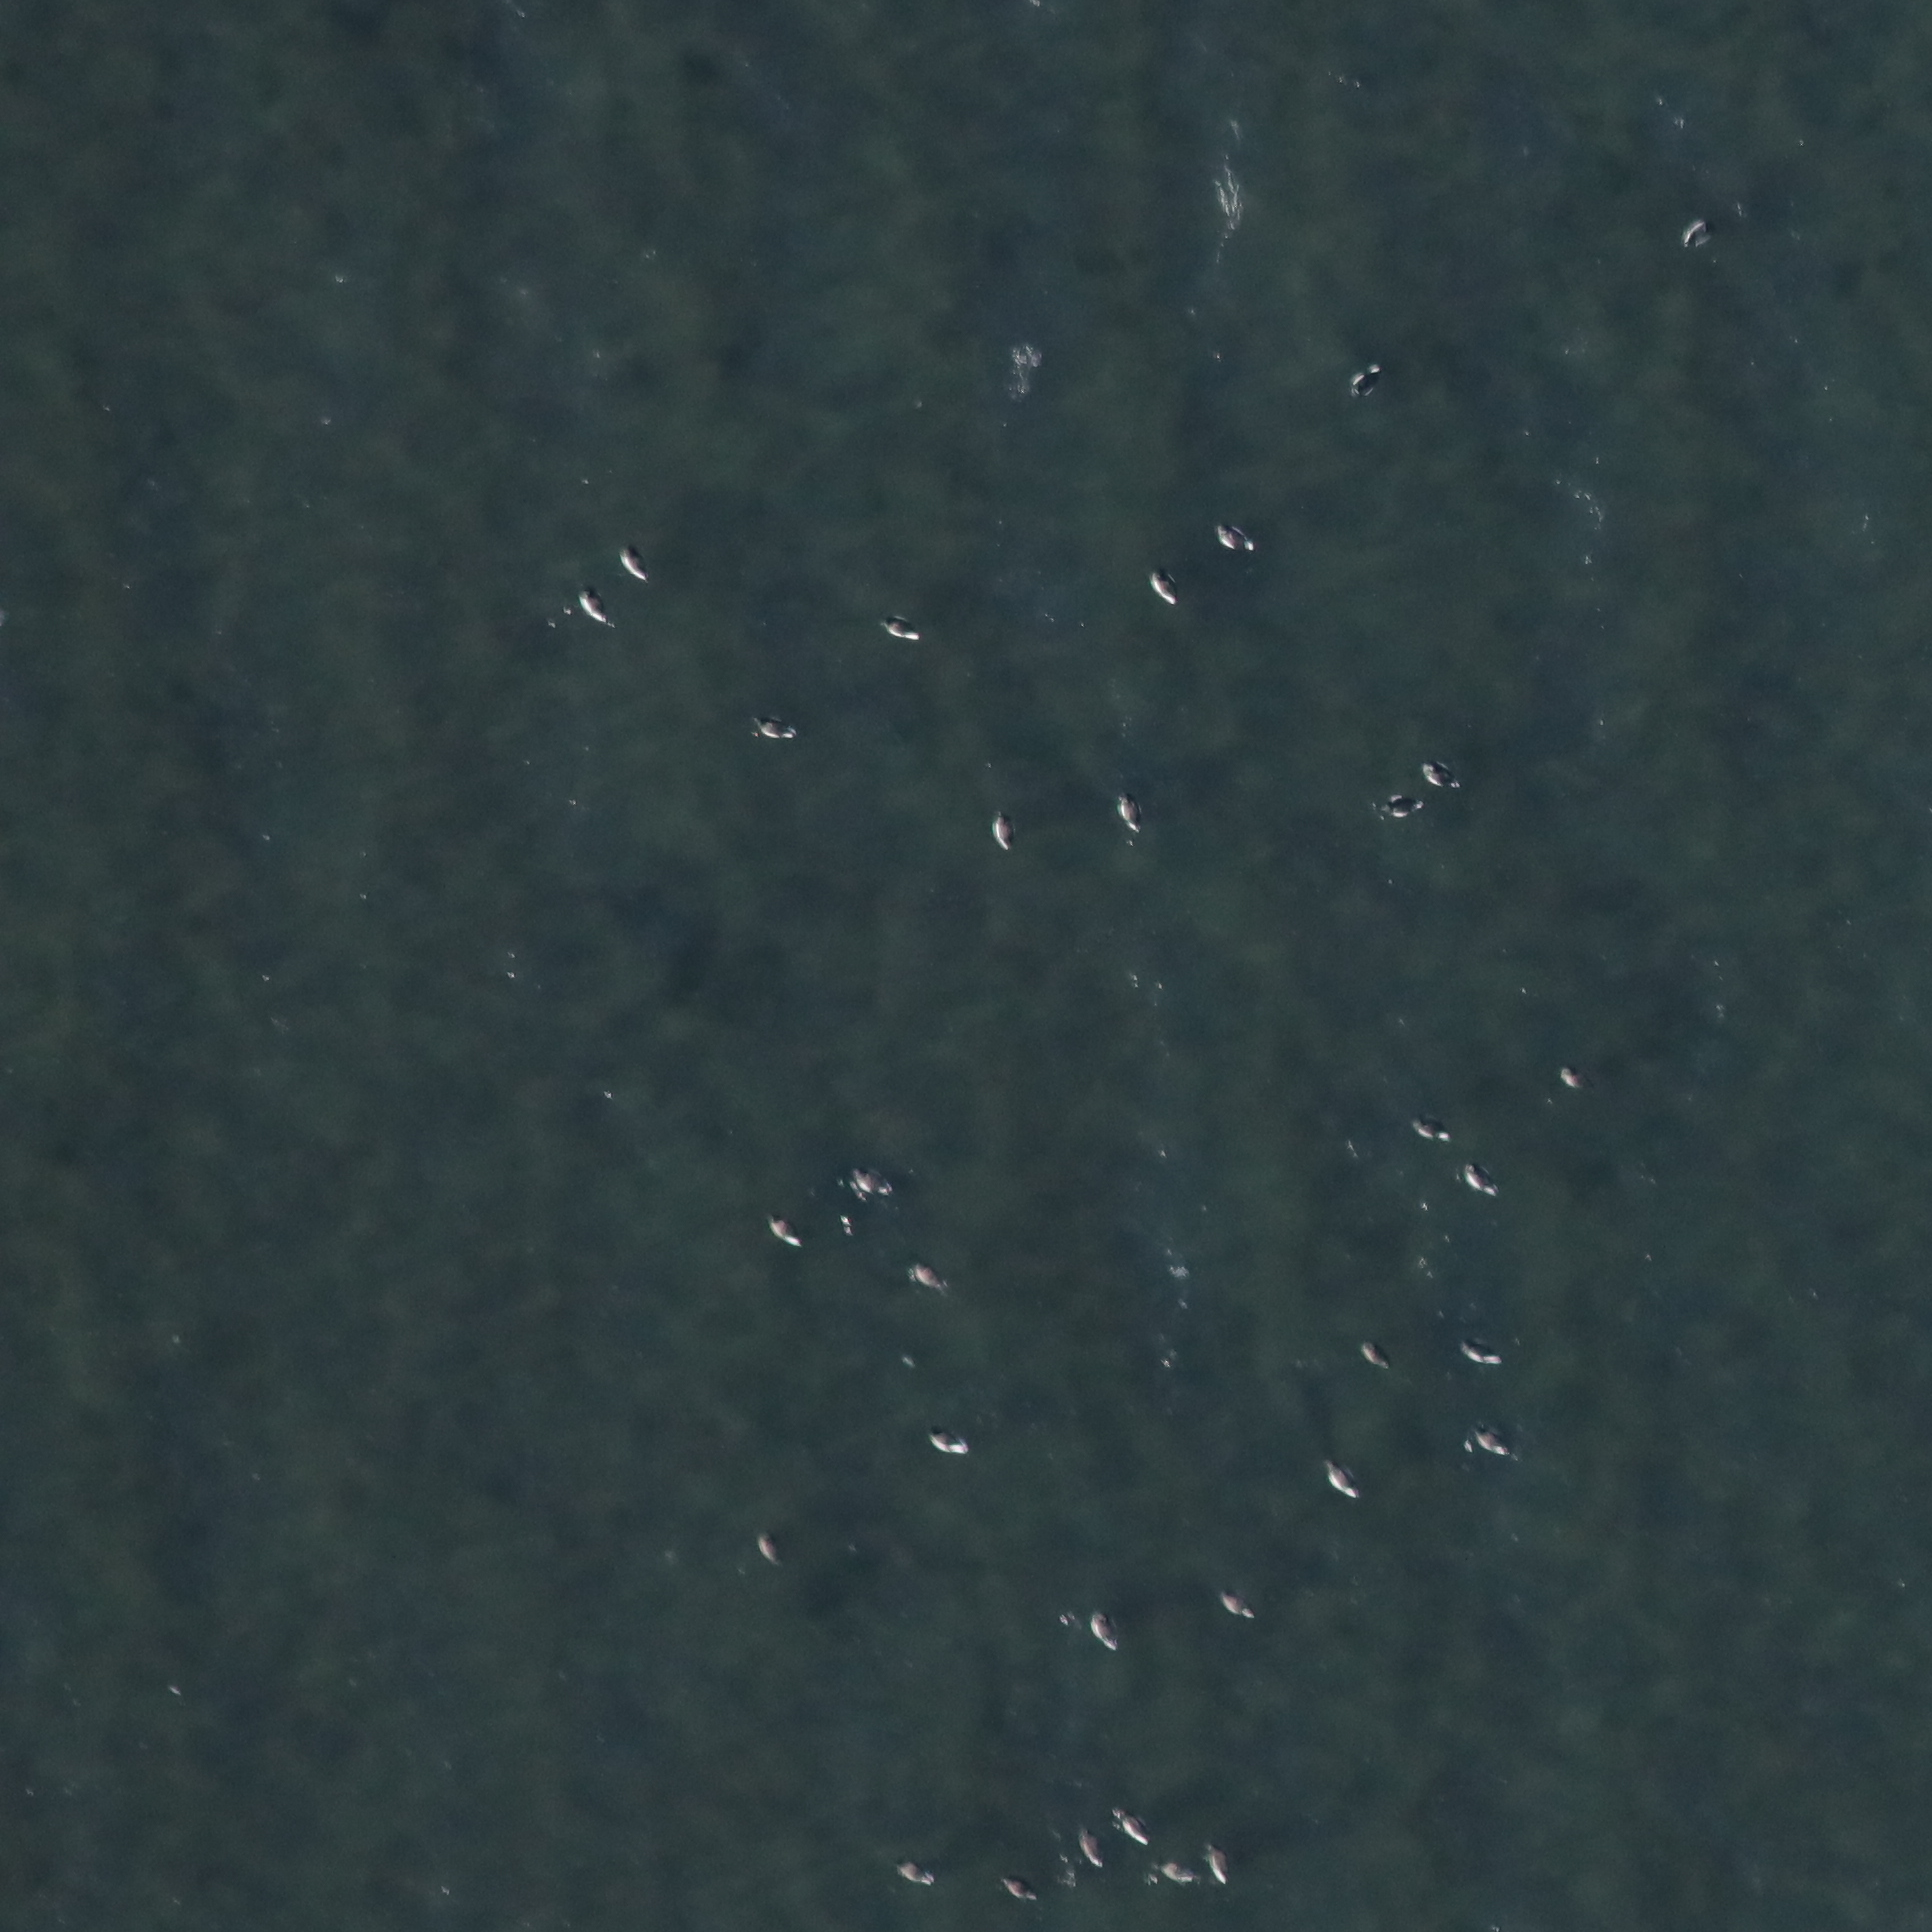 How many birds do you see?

32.